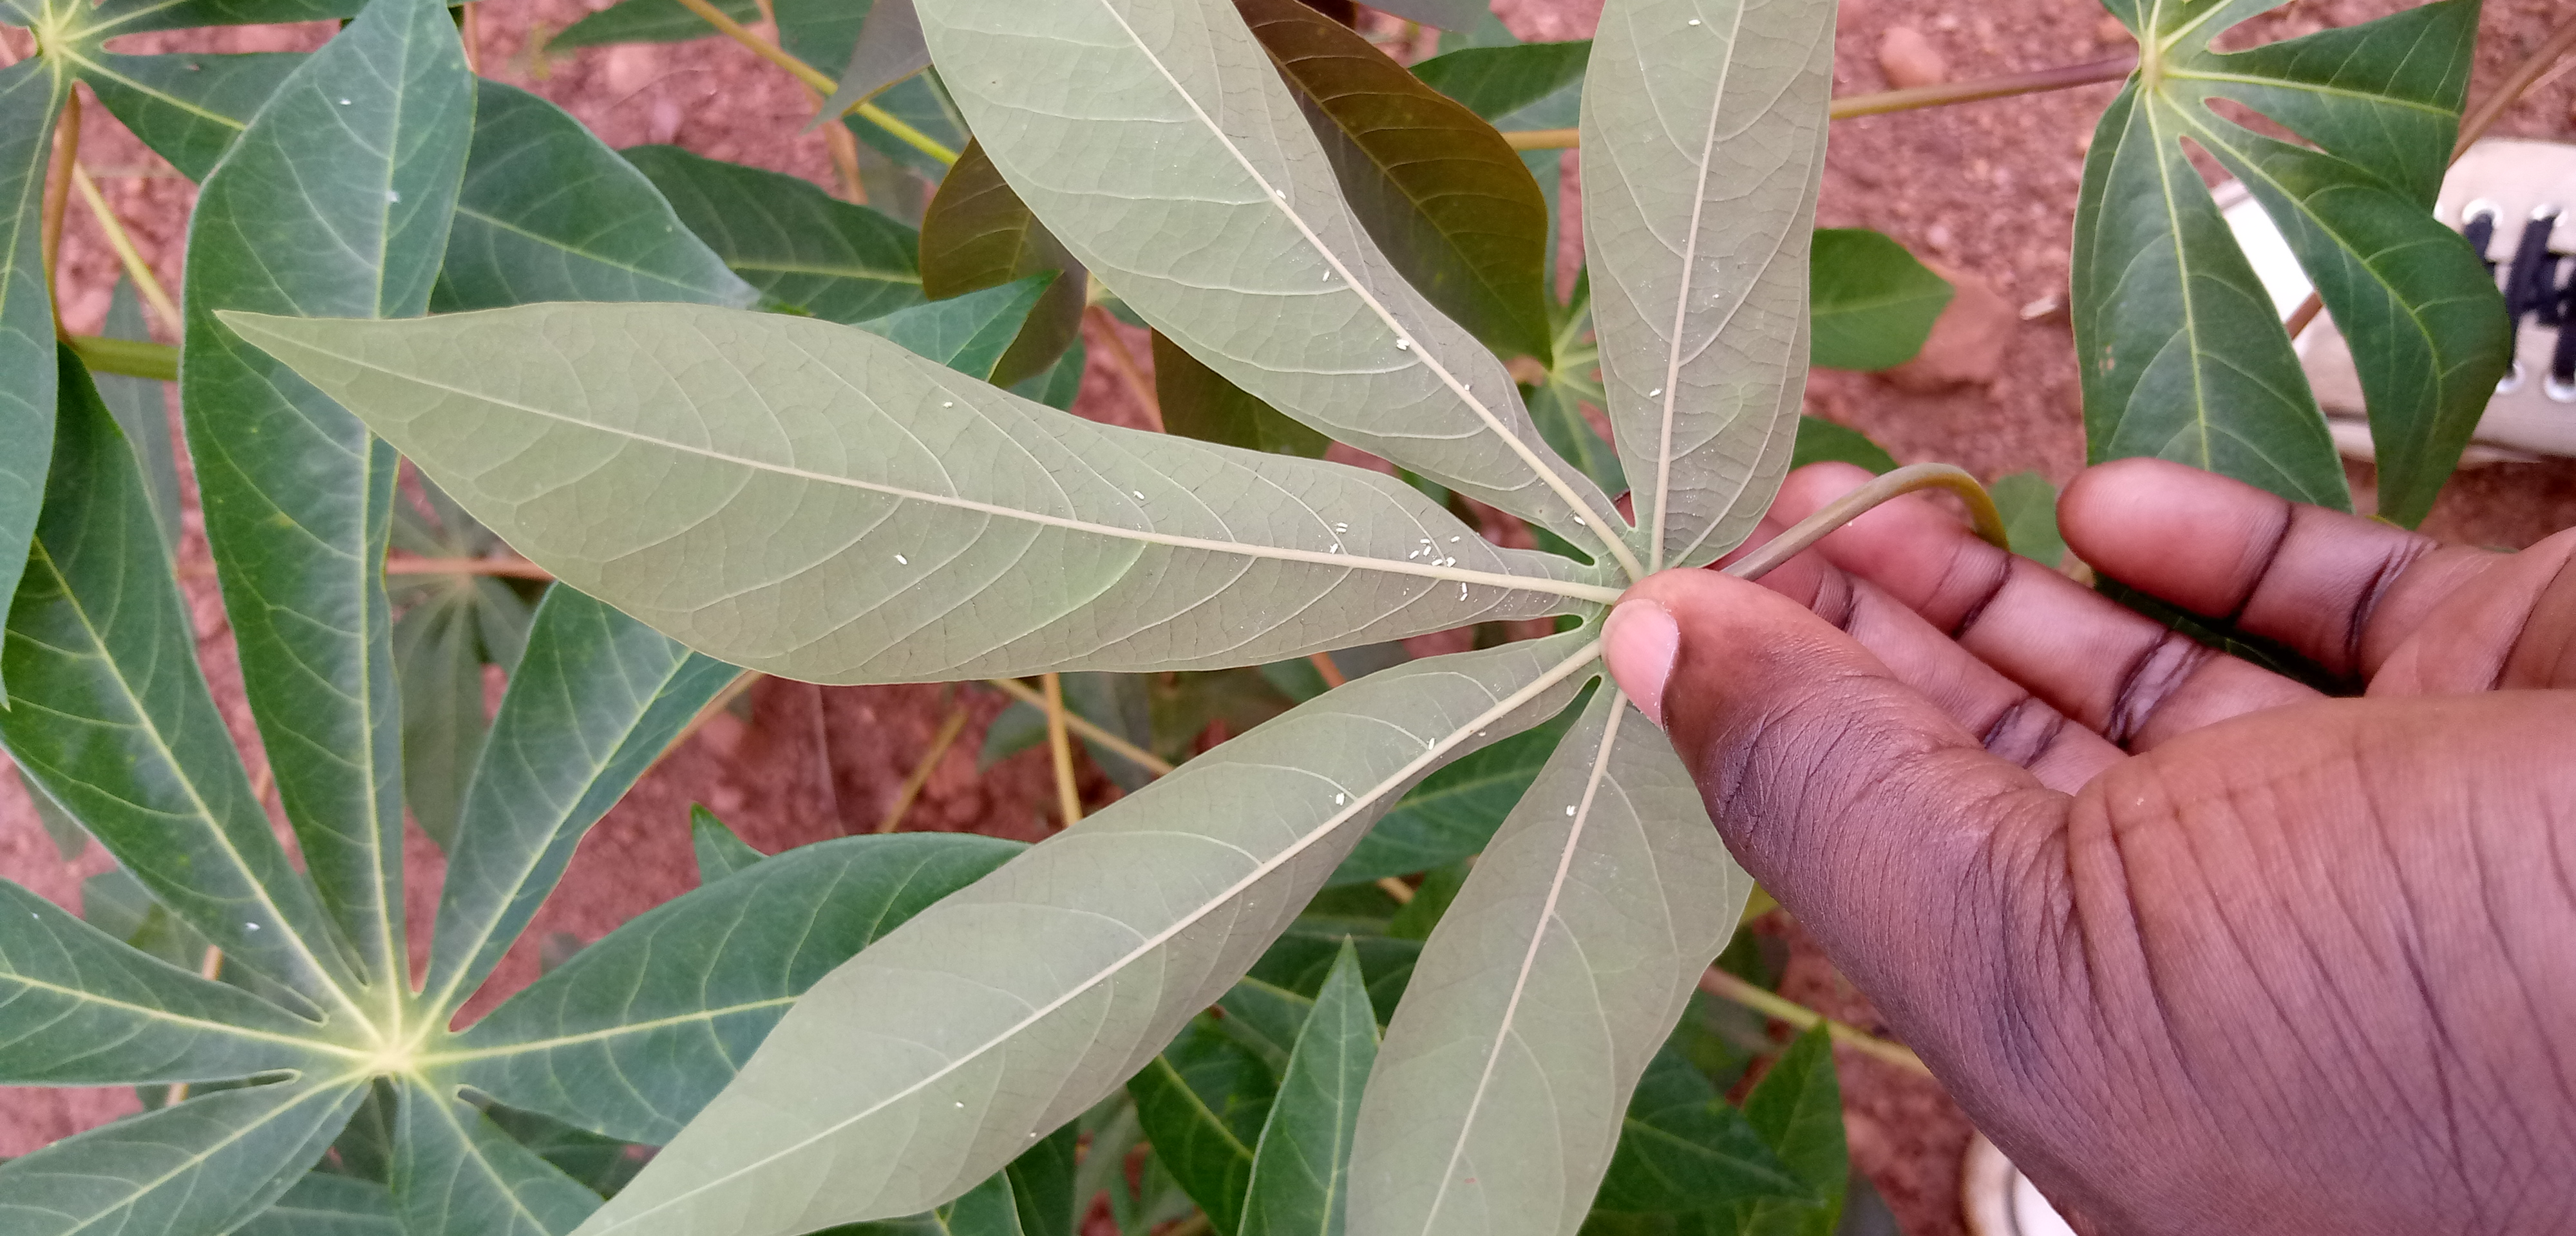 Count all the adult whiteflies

30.